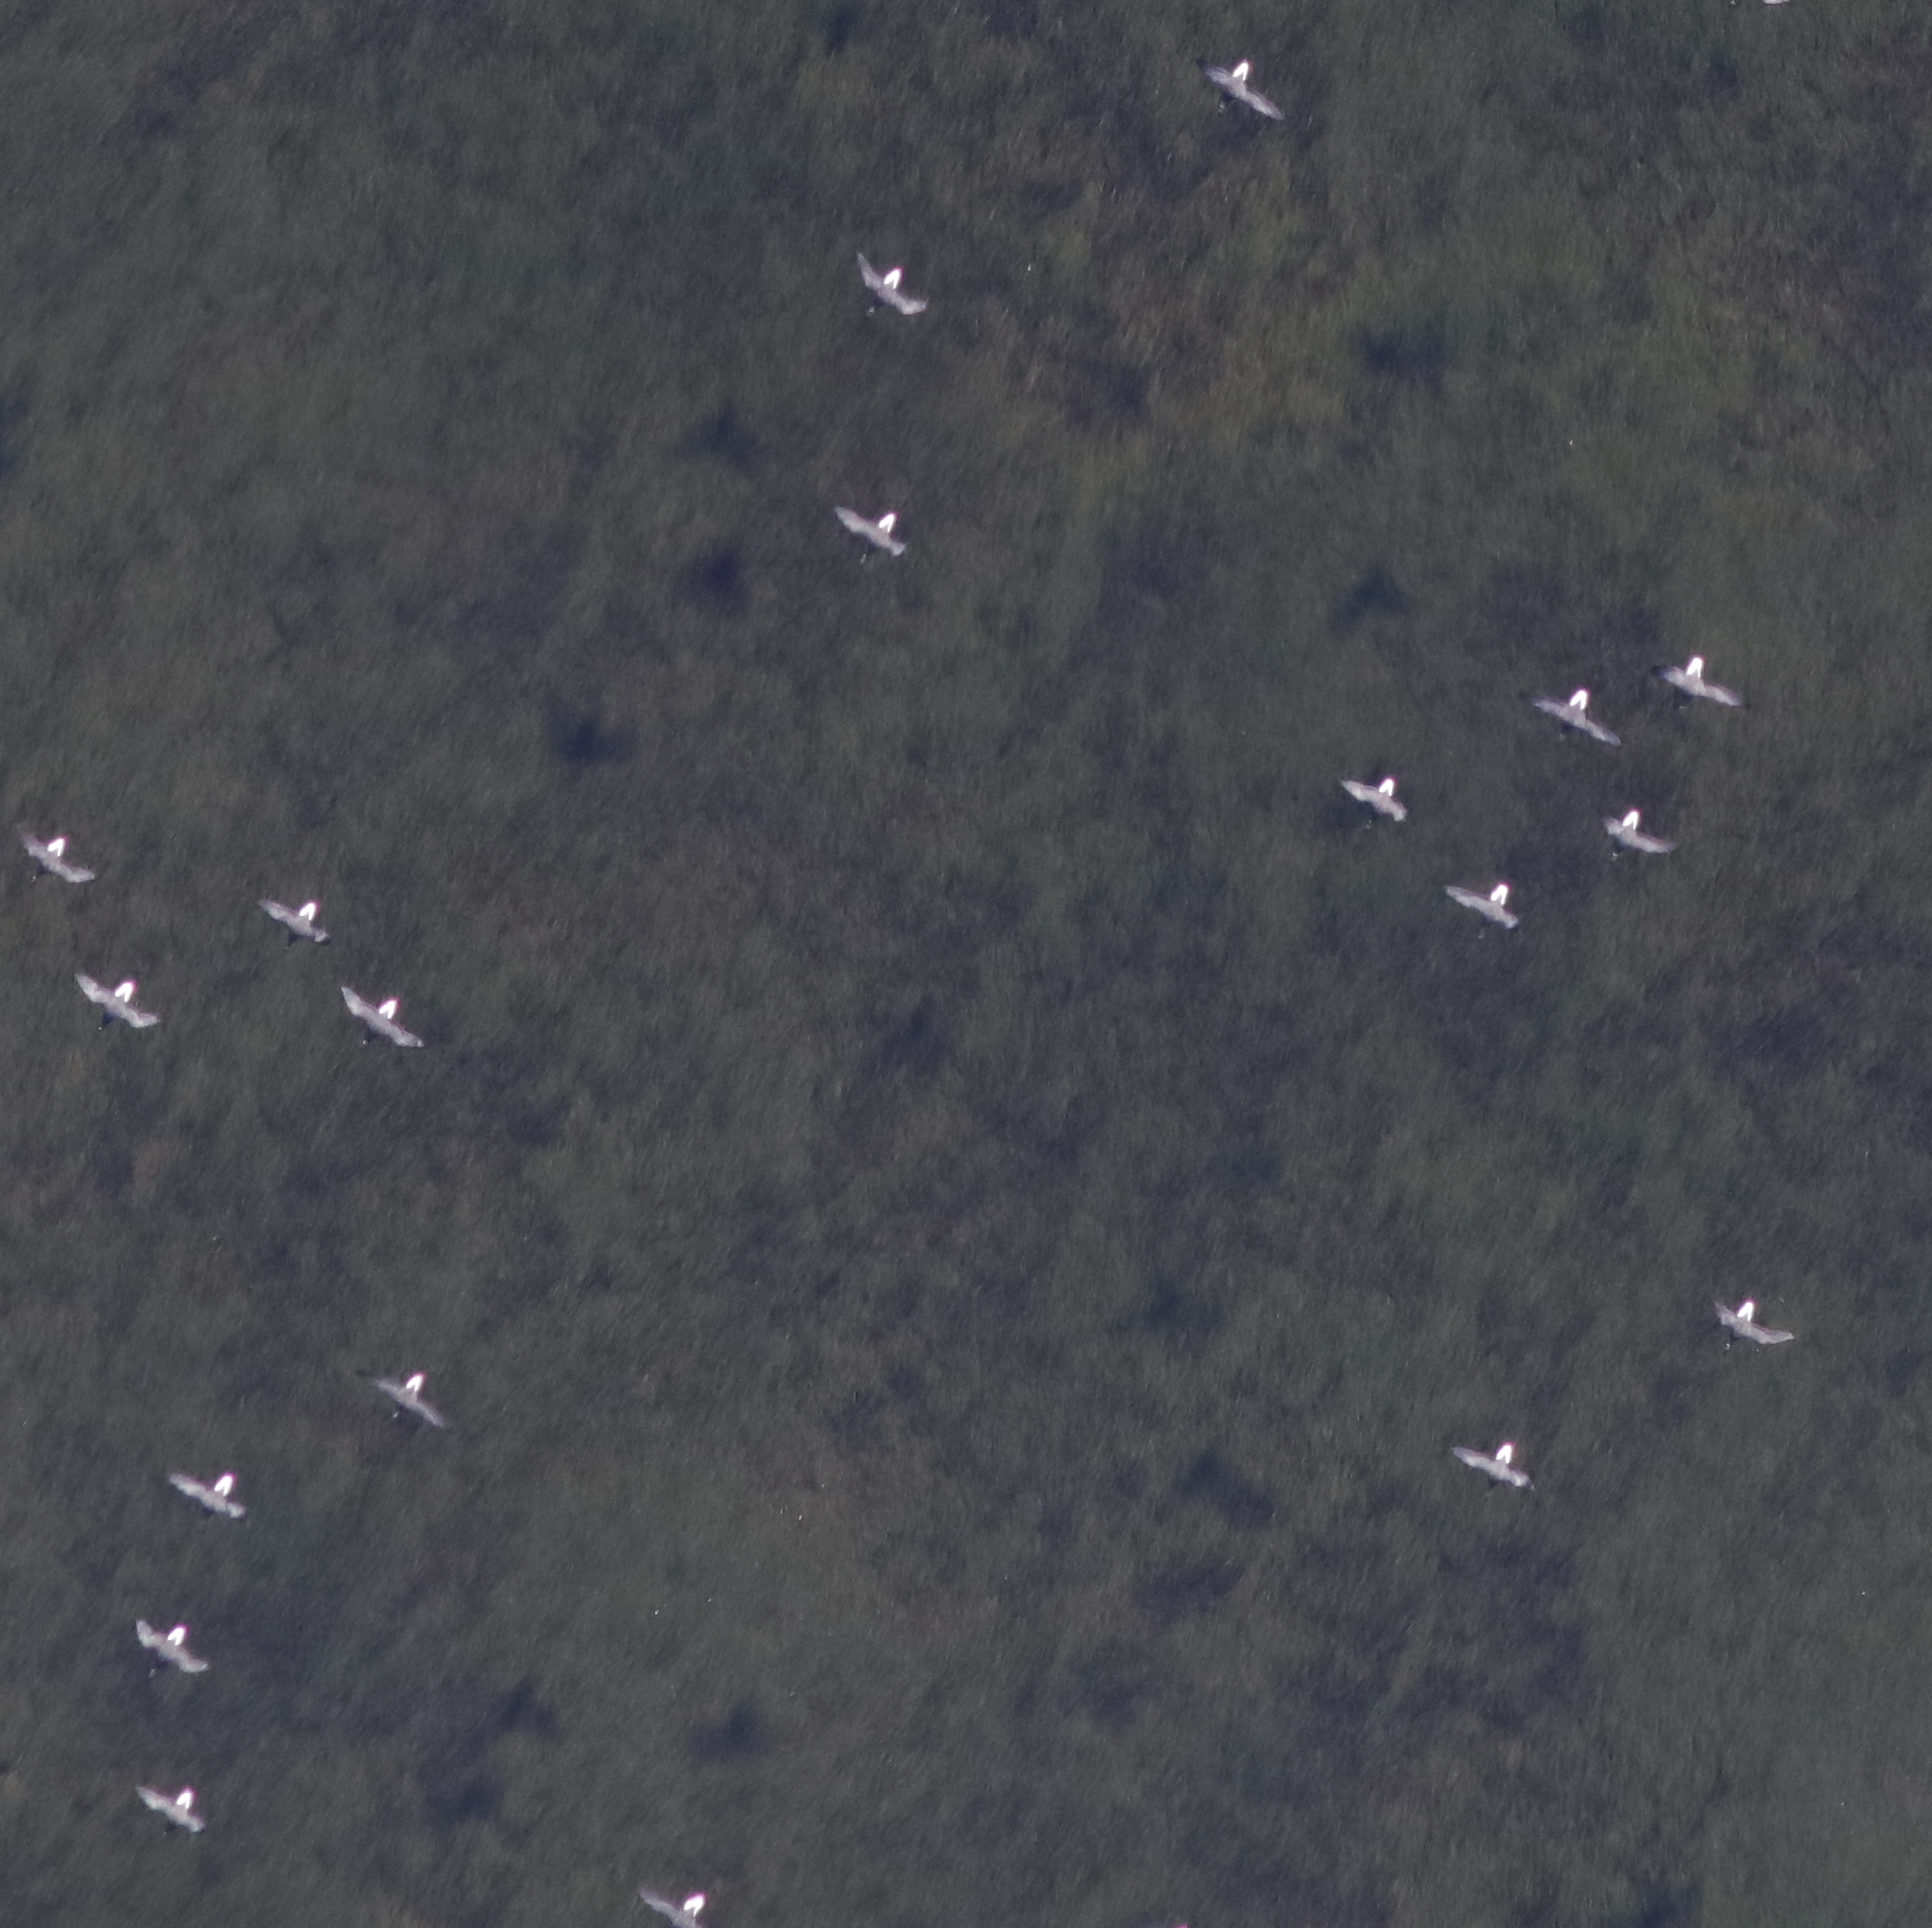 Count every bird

19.